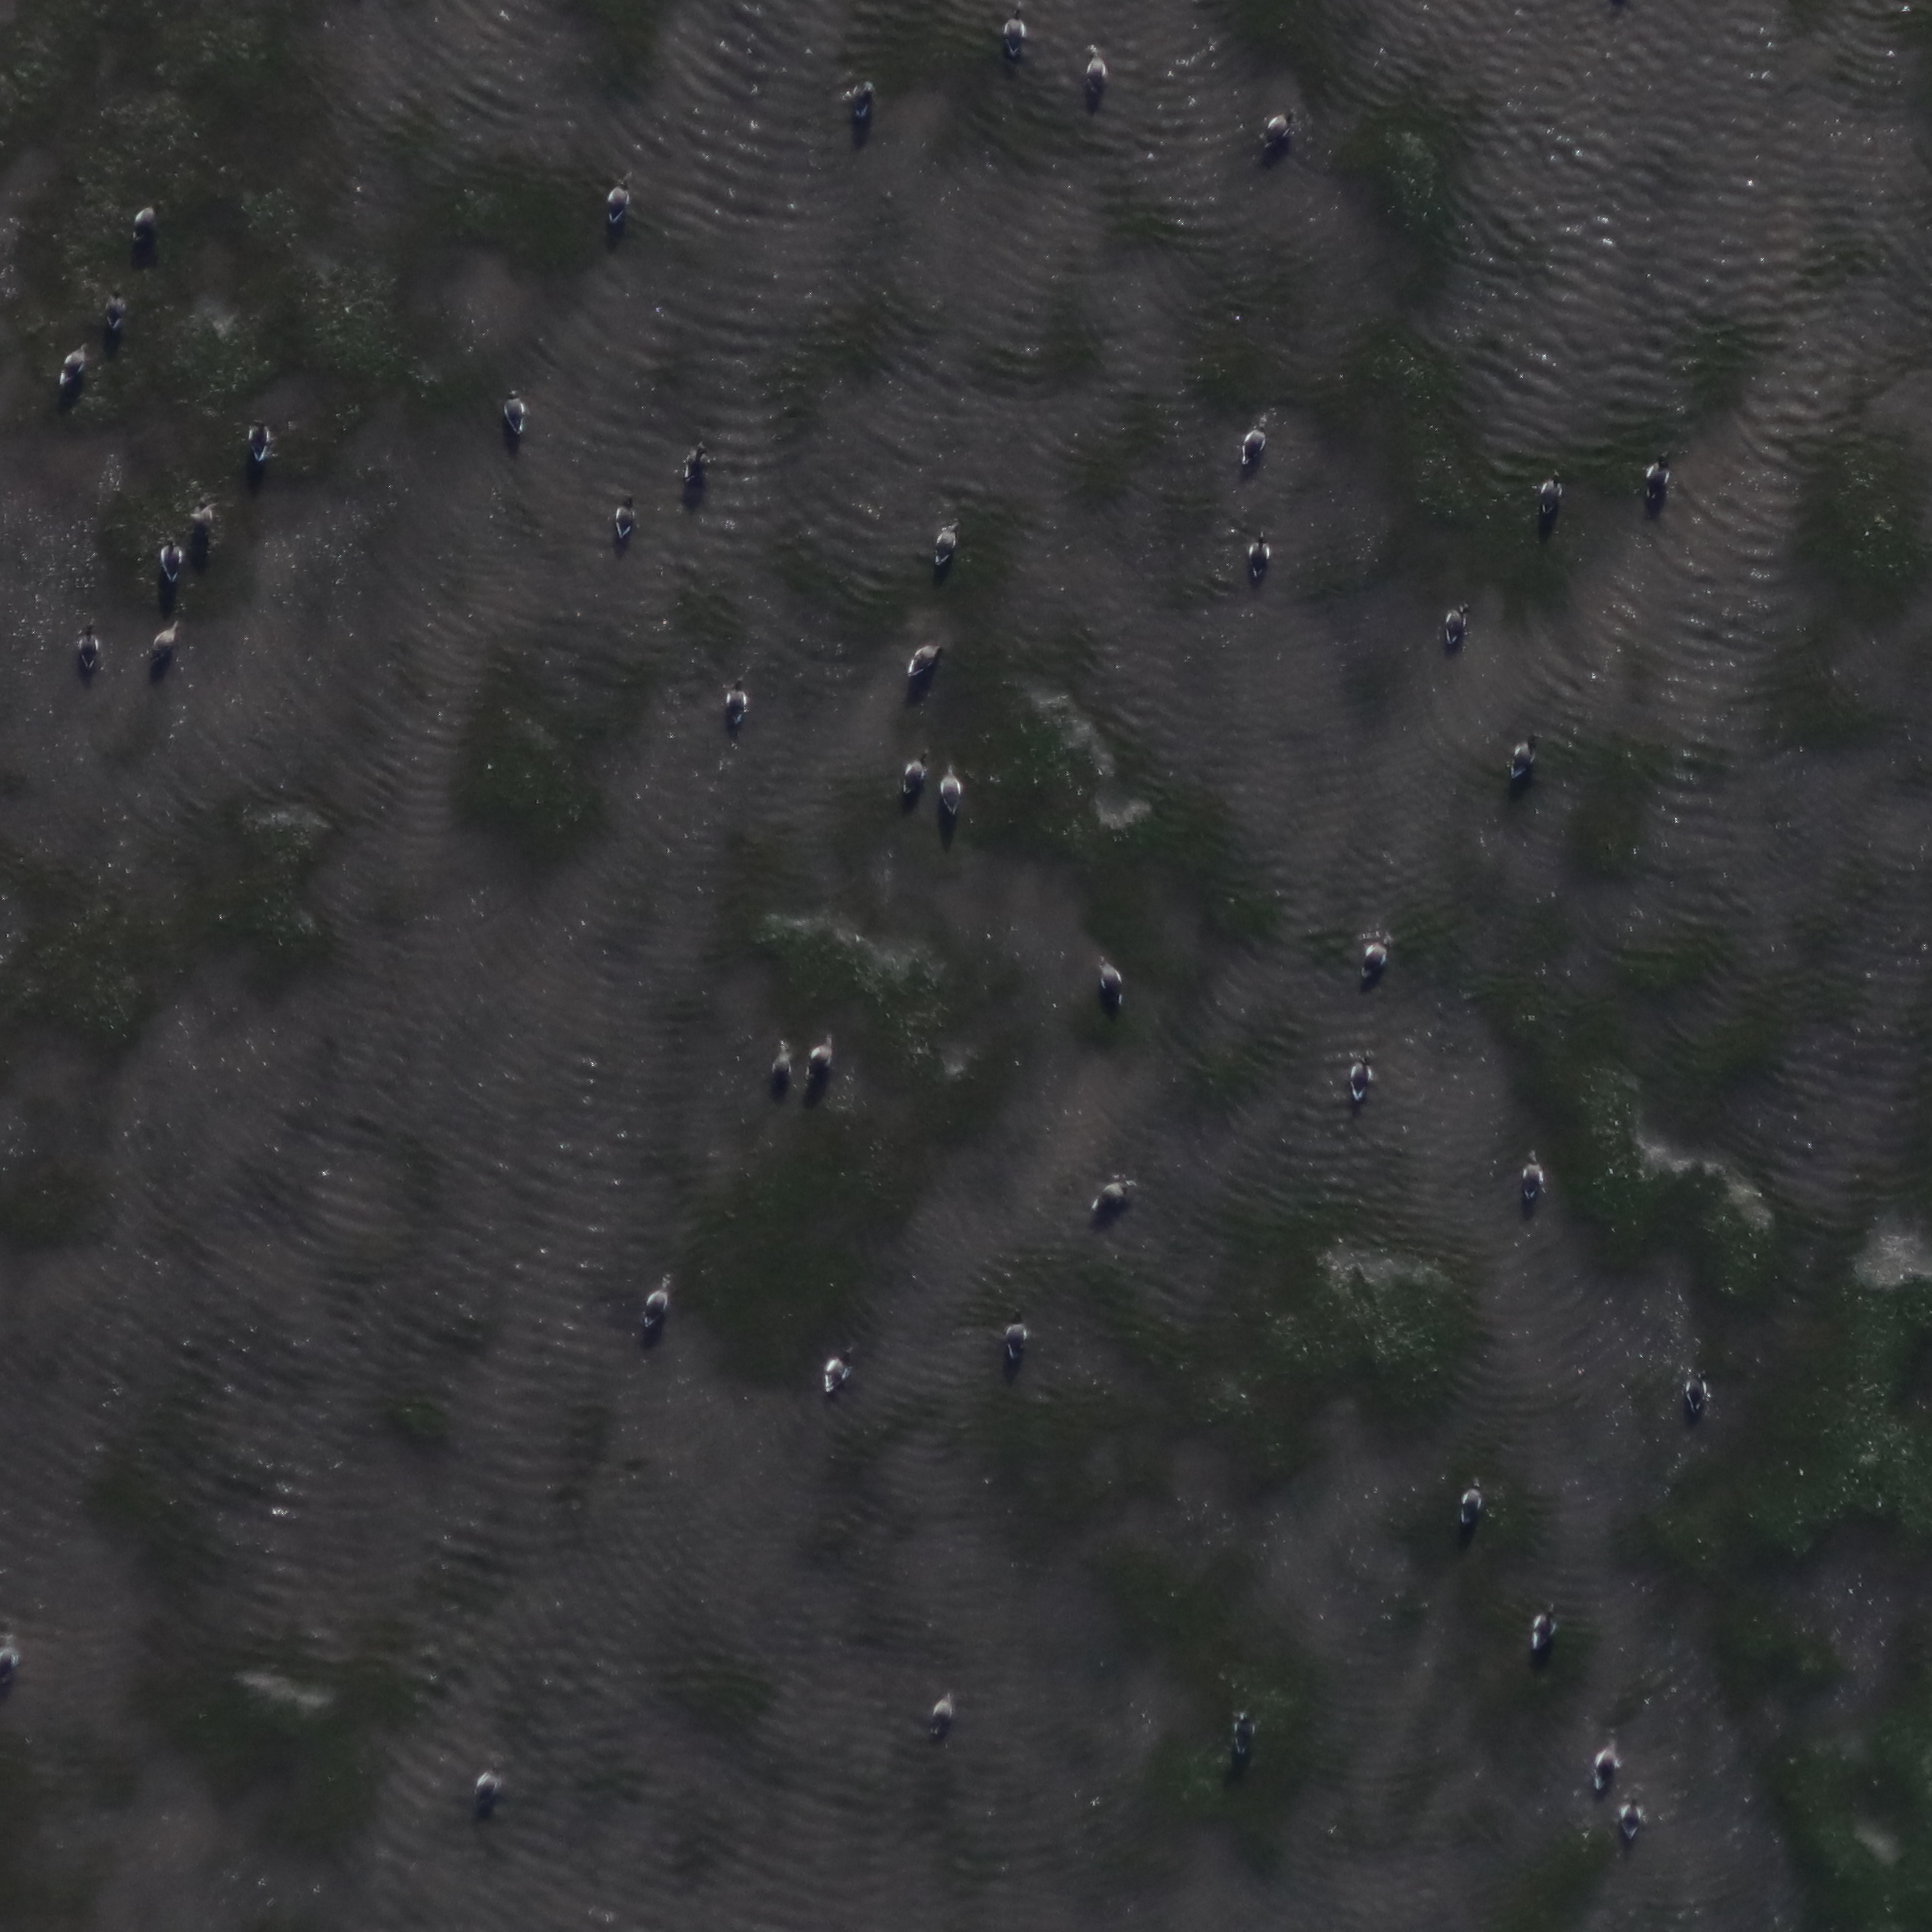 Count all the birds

46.